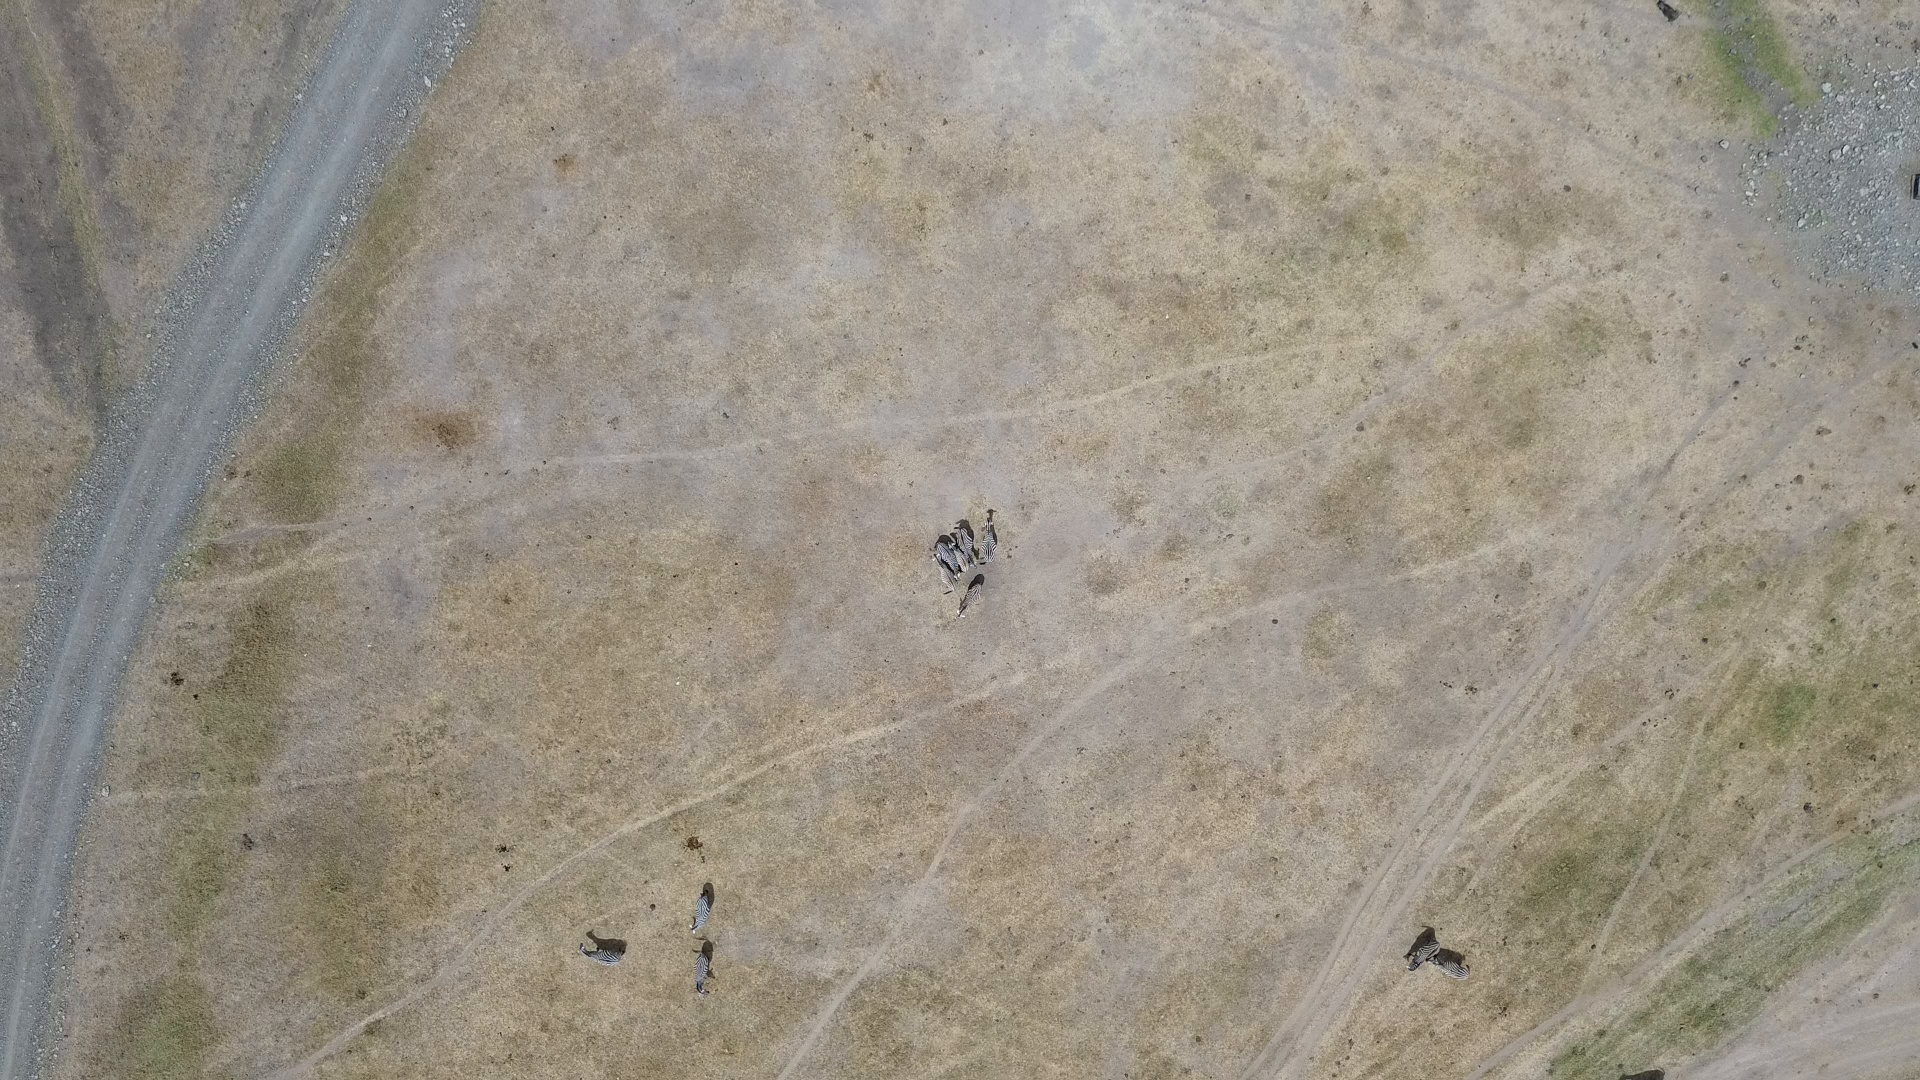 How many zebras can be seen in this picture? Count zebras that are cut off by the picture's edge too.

10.